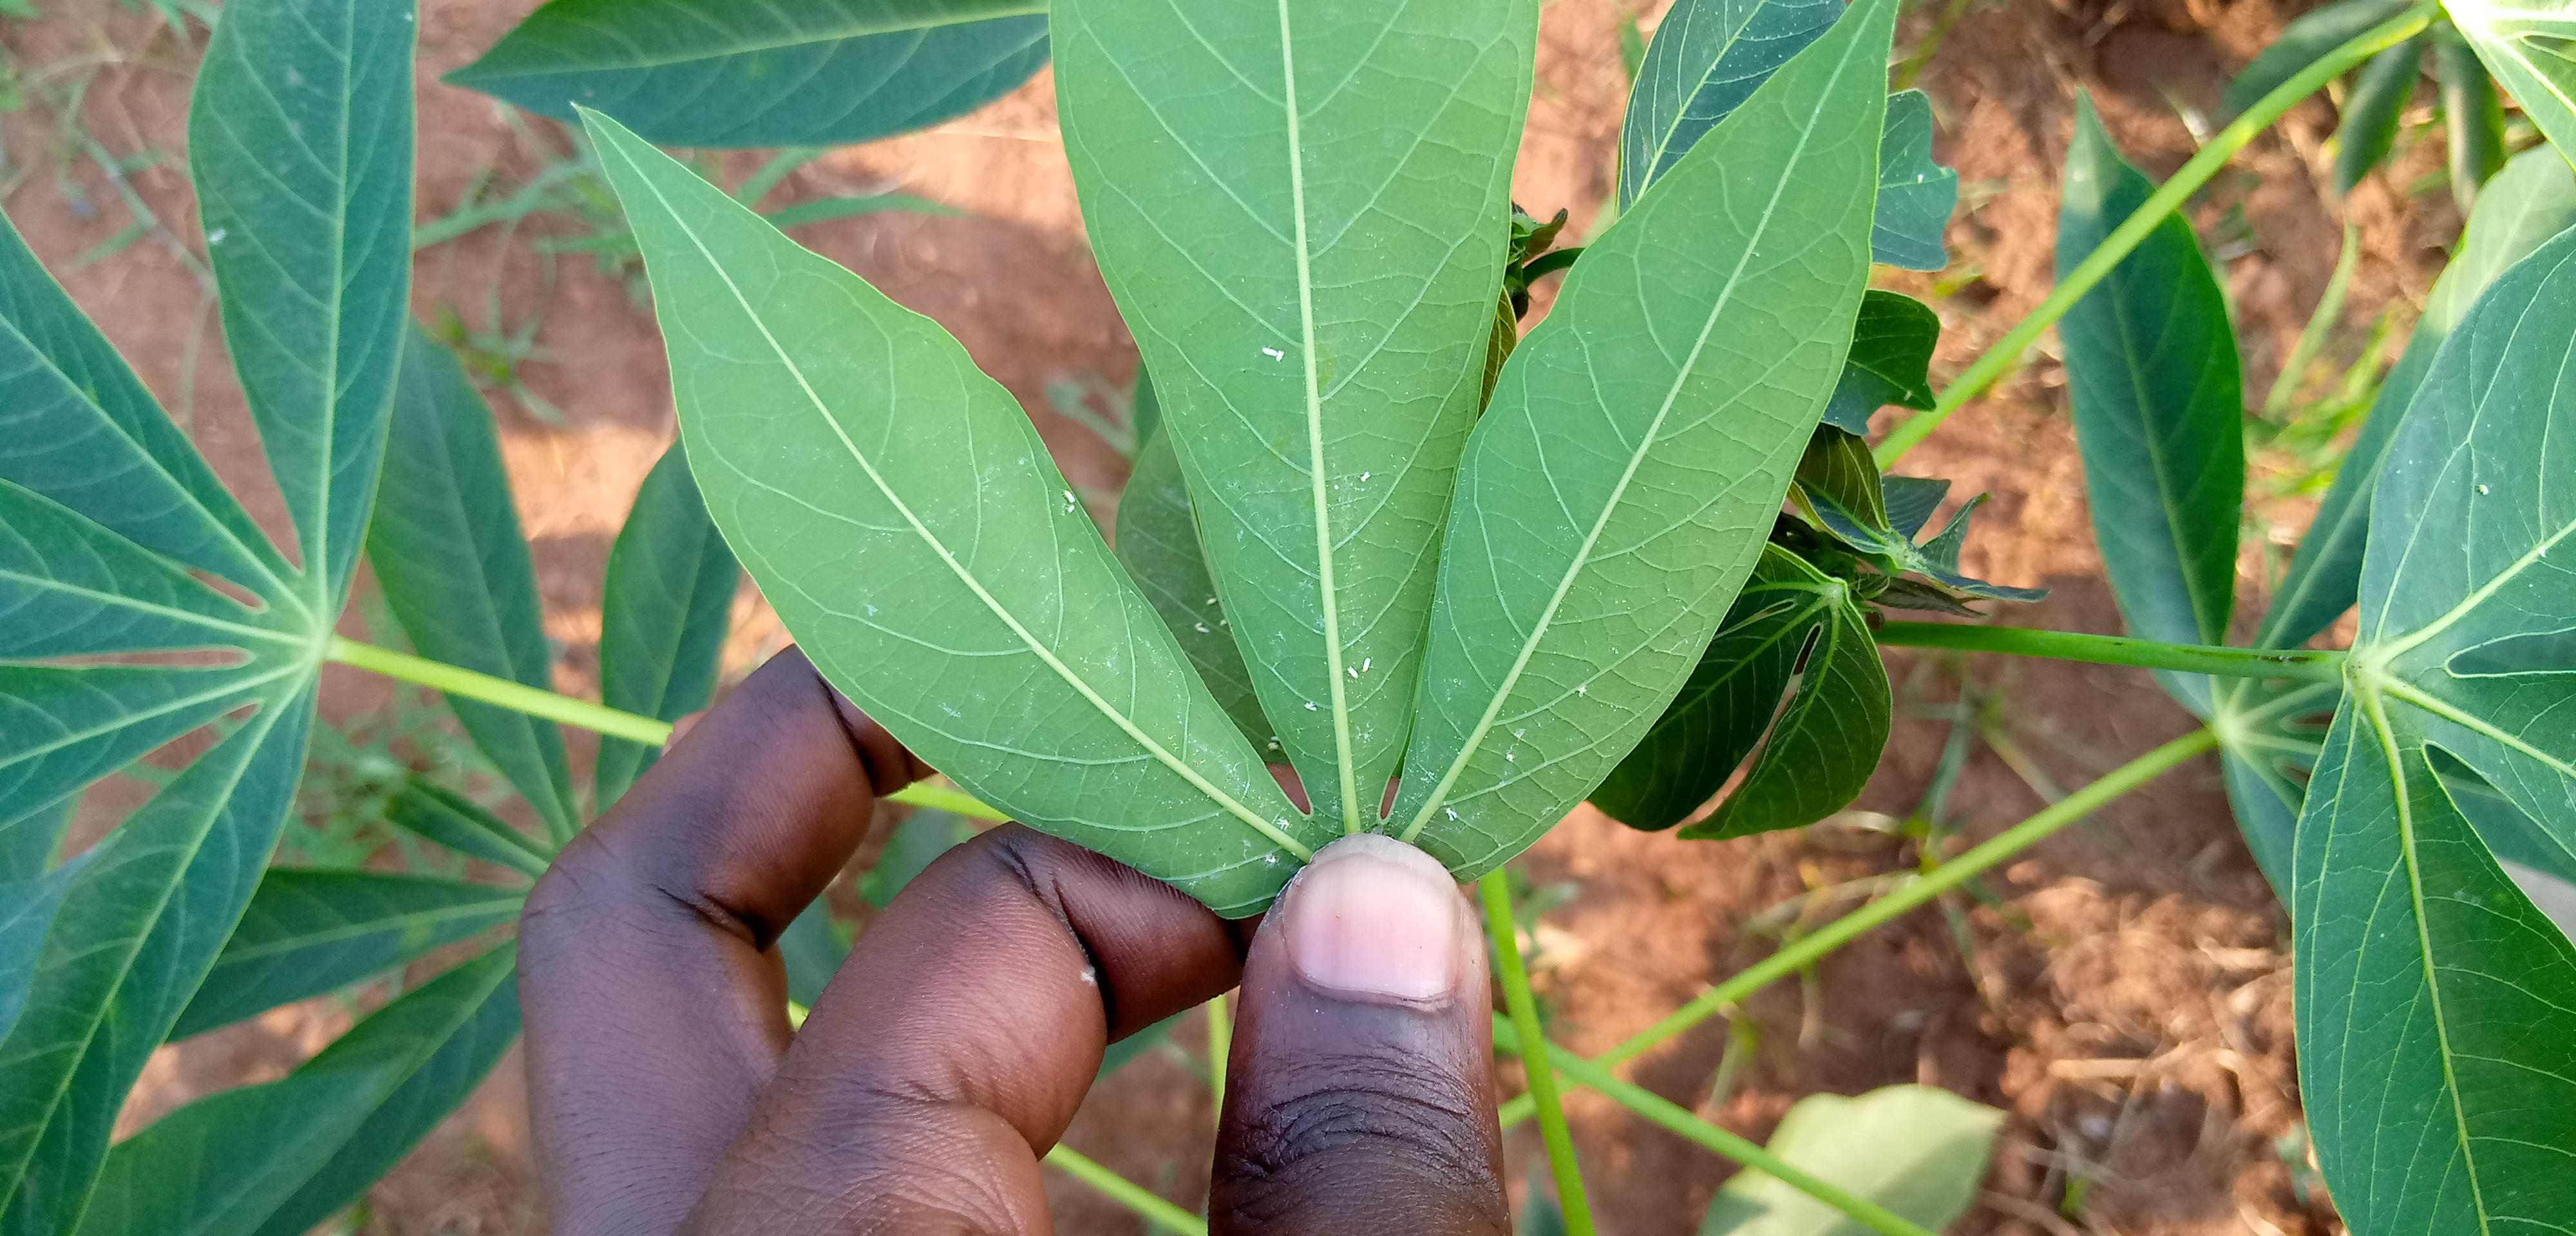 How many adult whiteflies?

20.